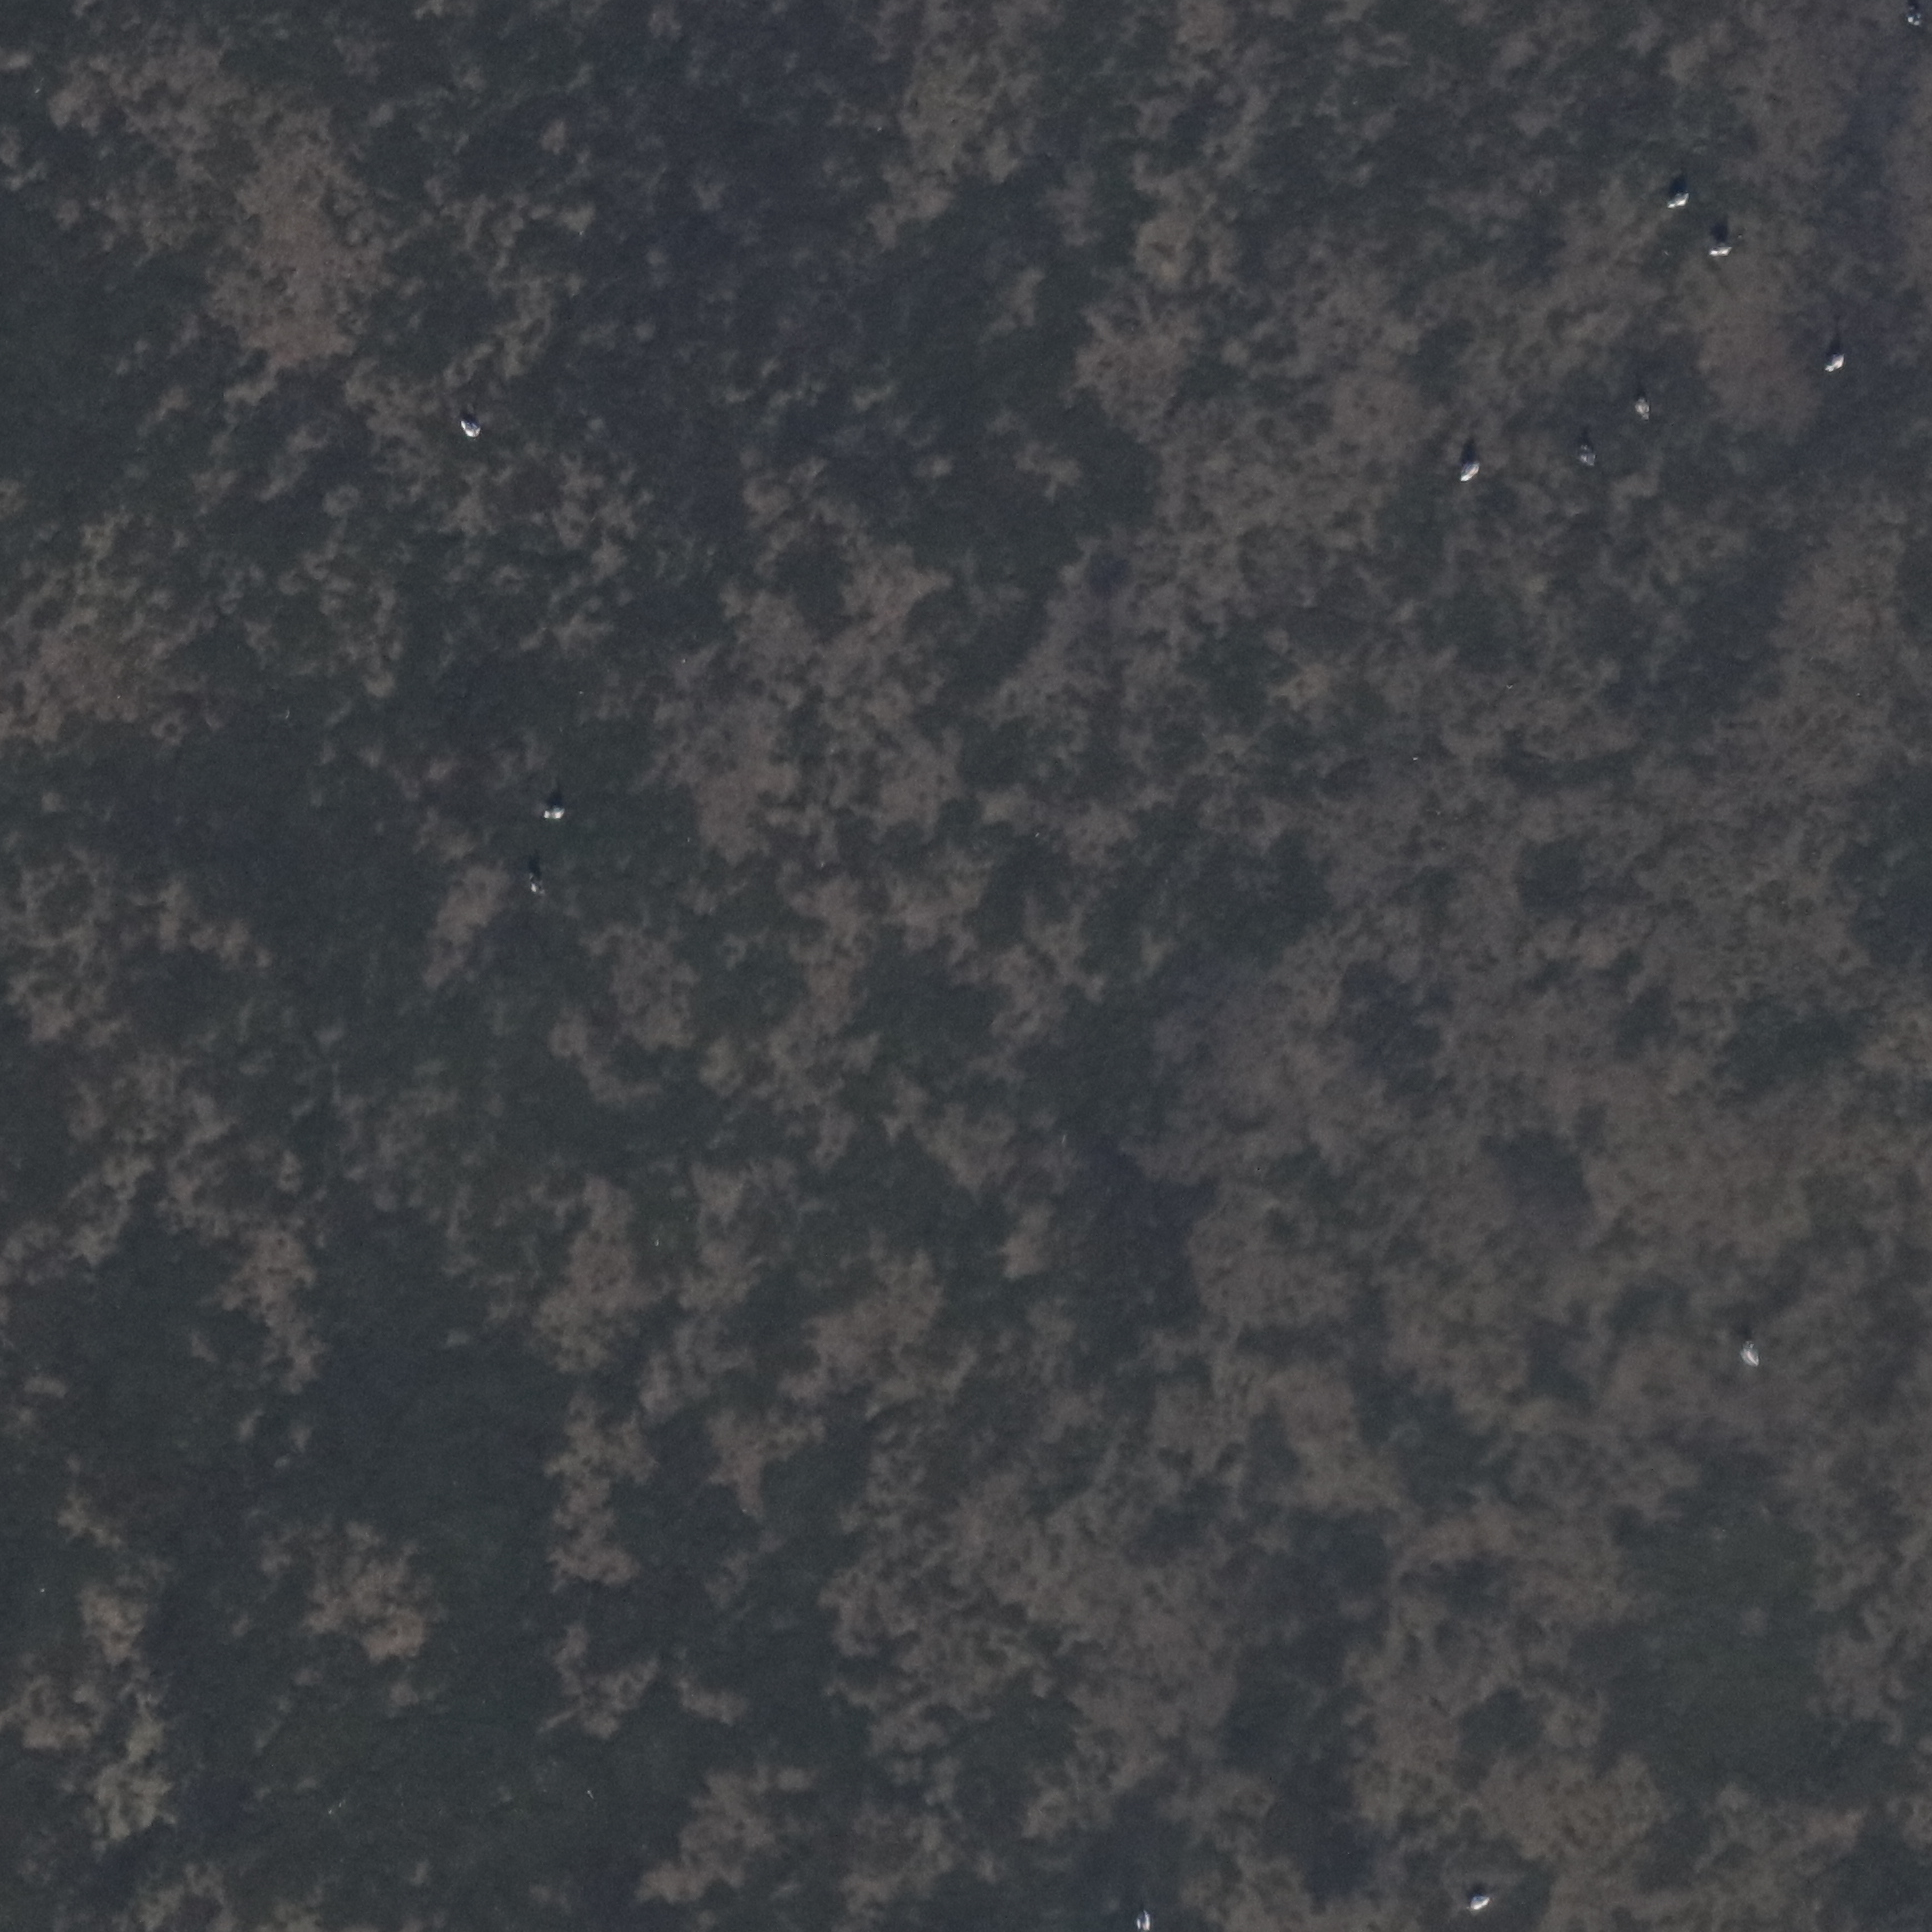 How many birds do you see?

13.